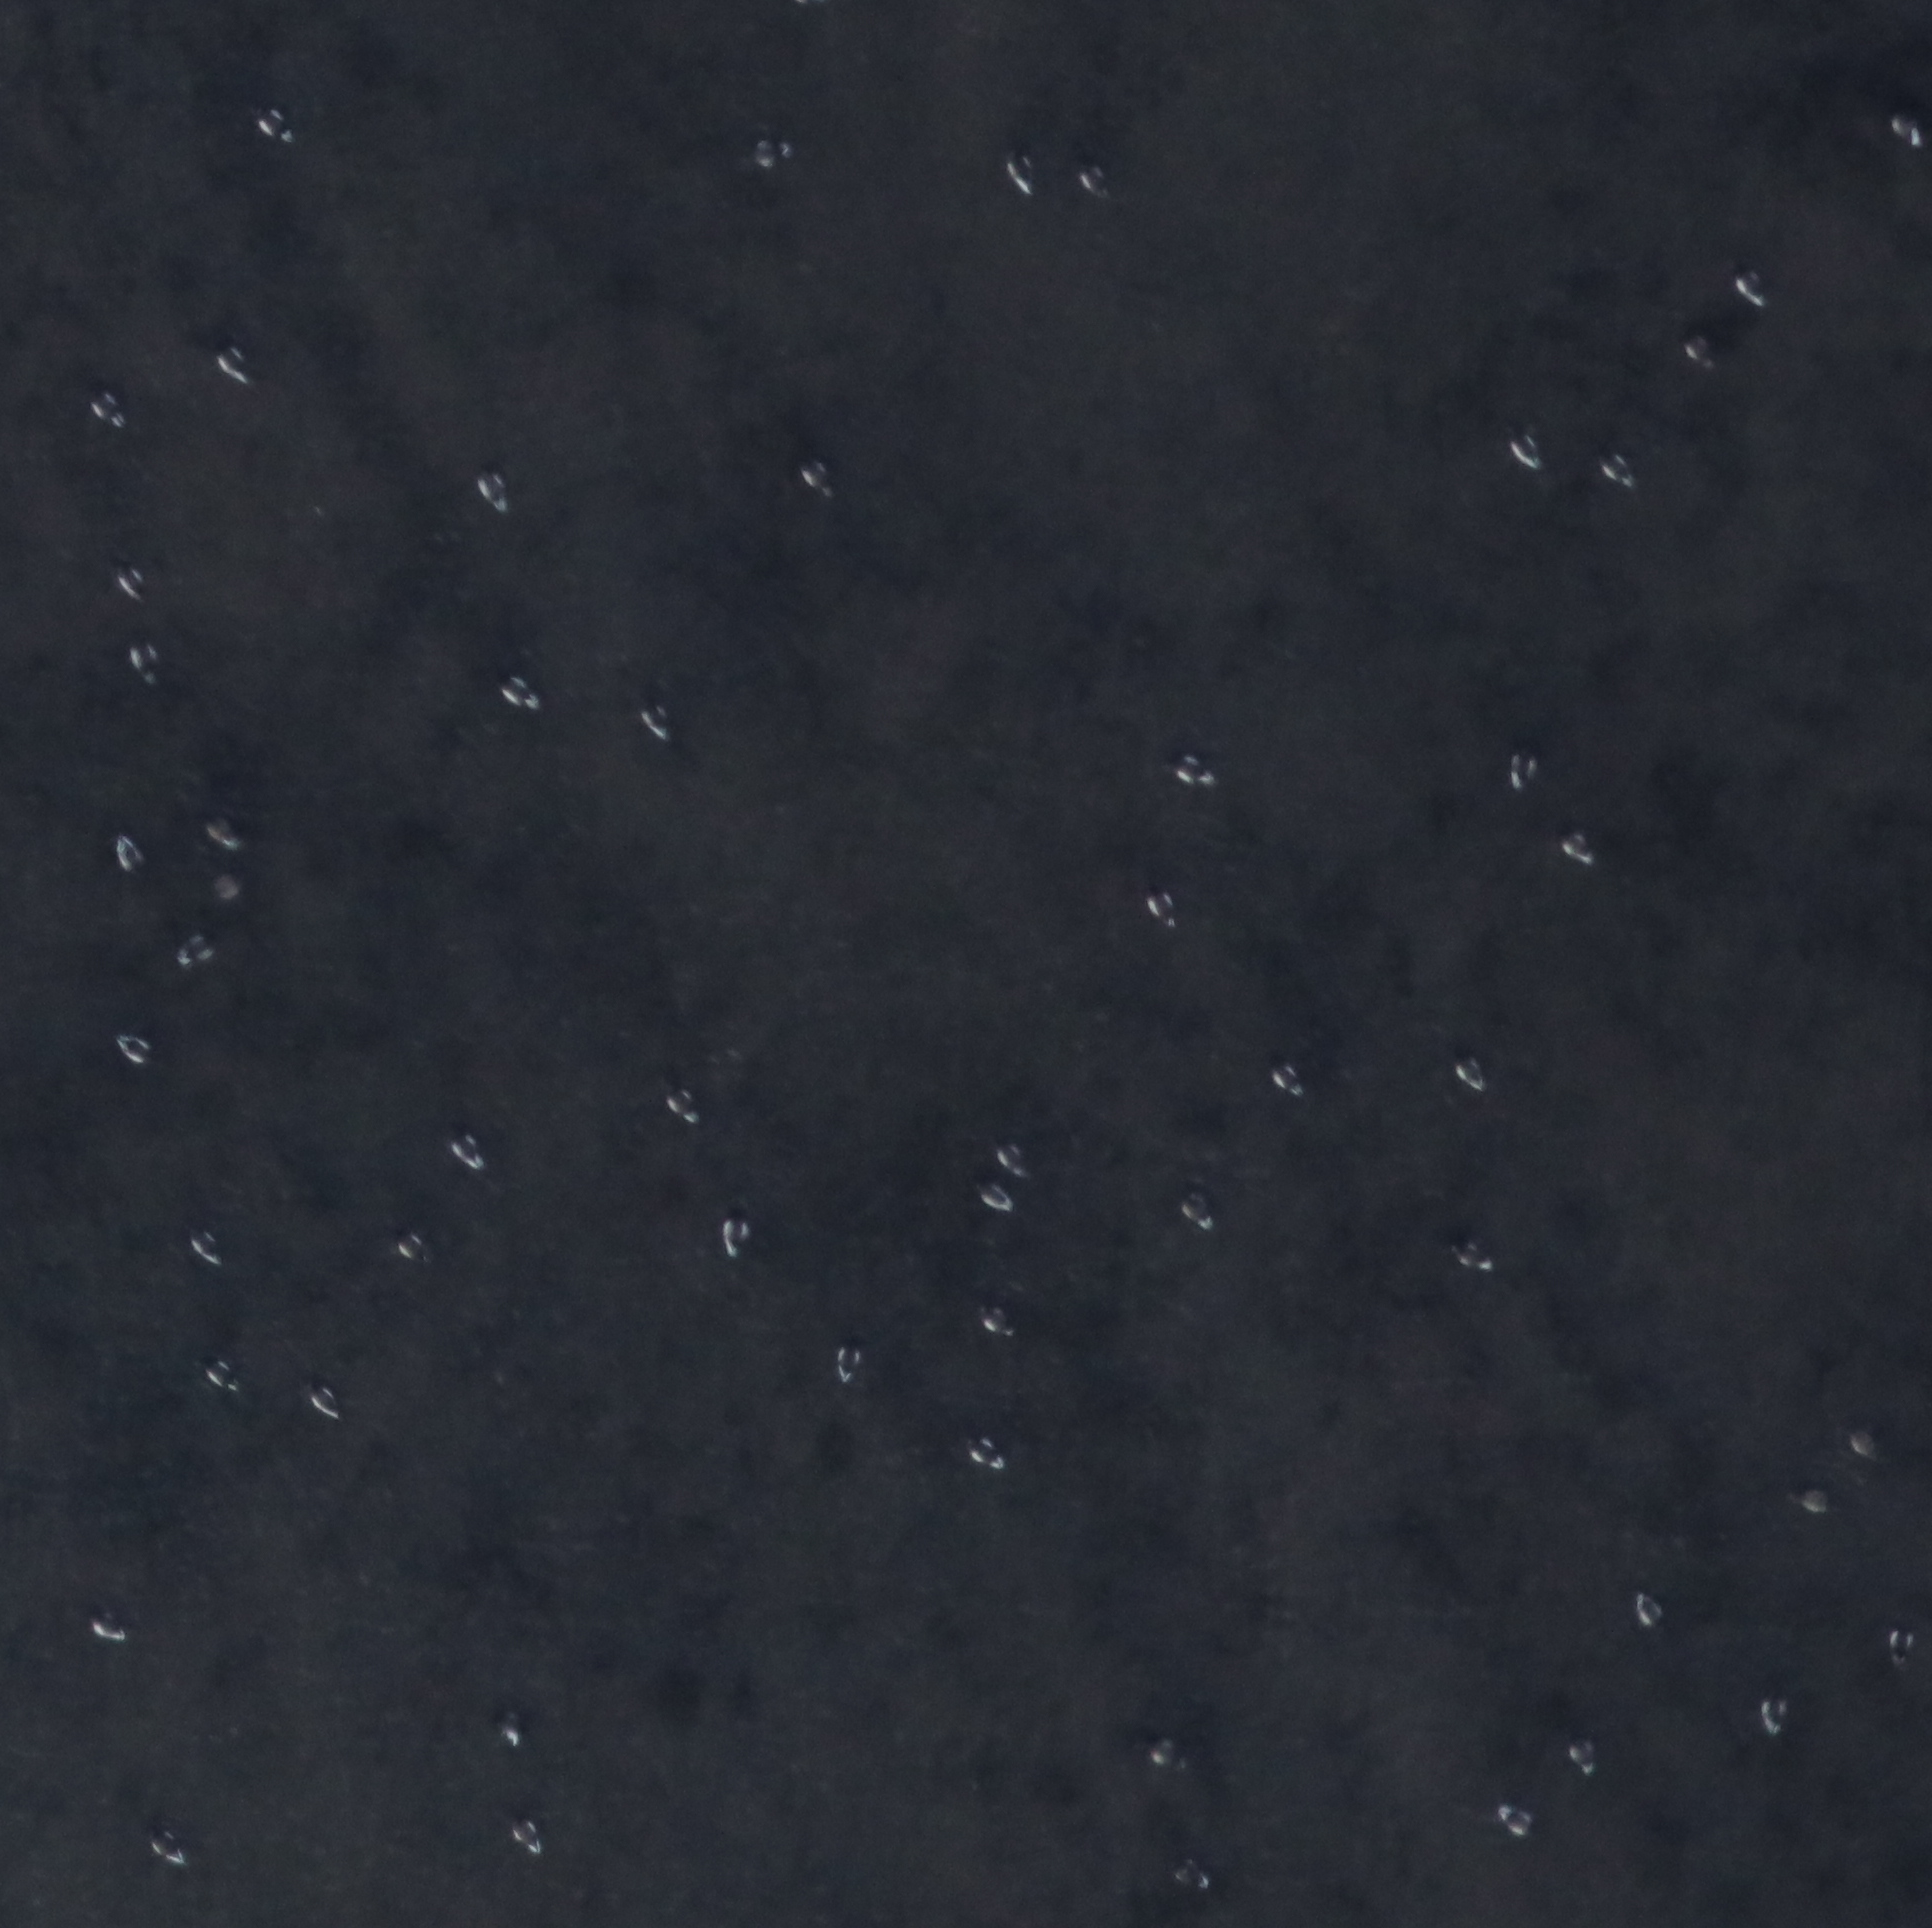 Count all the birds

55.